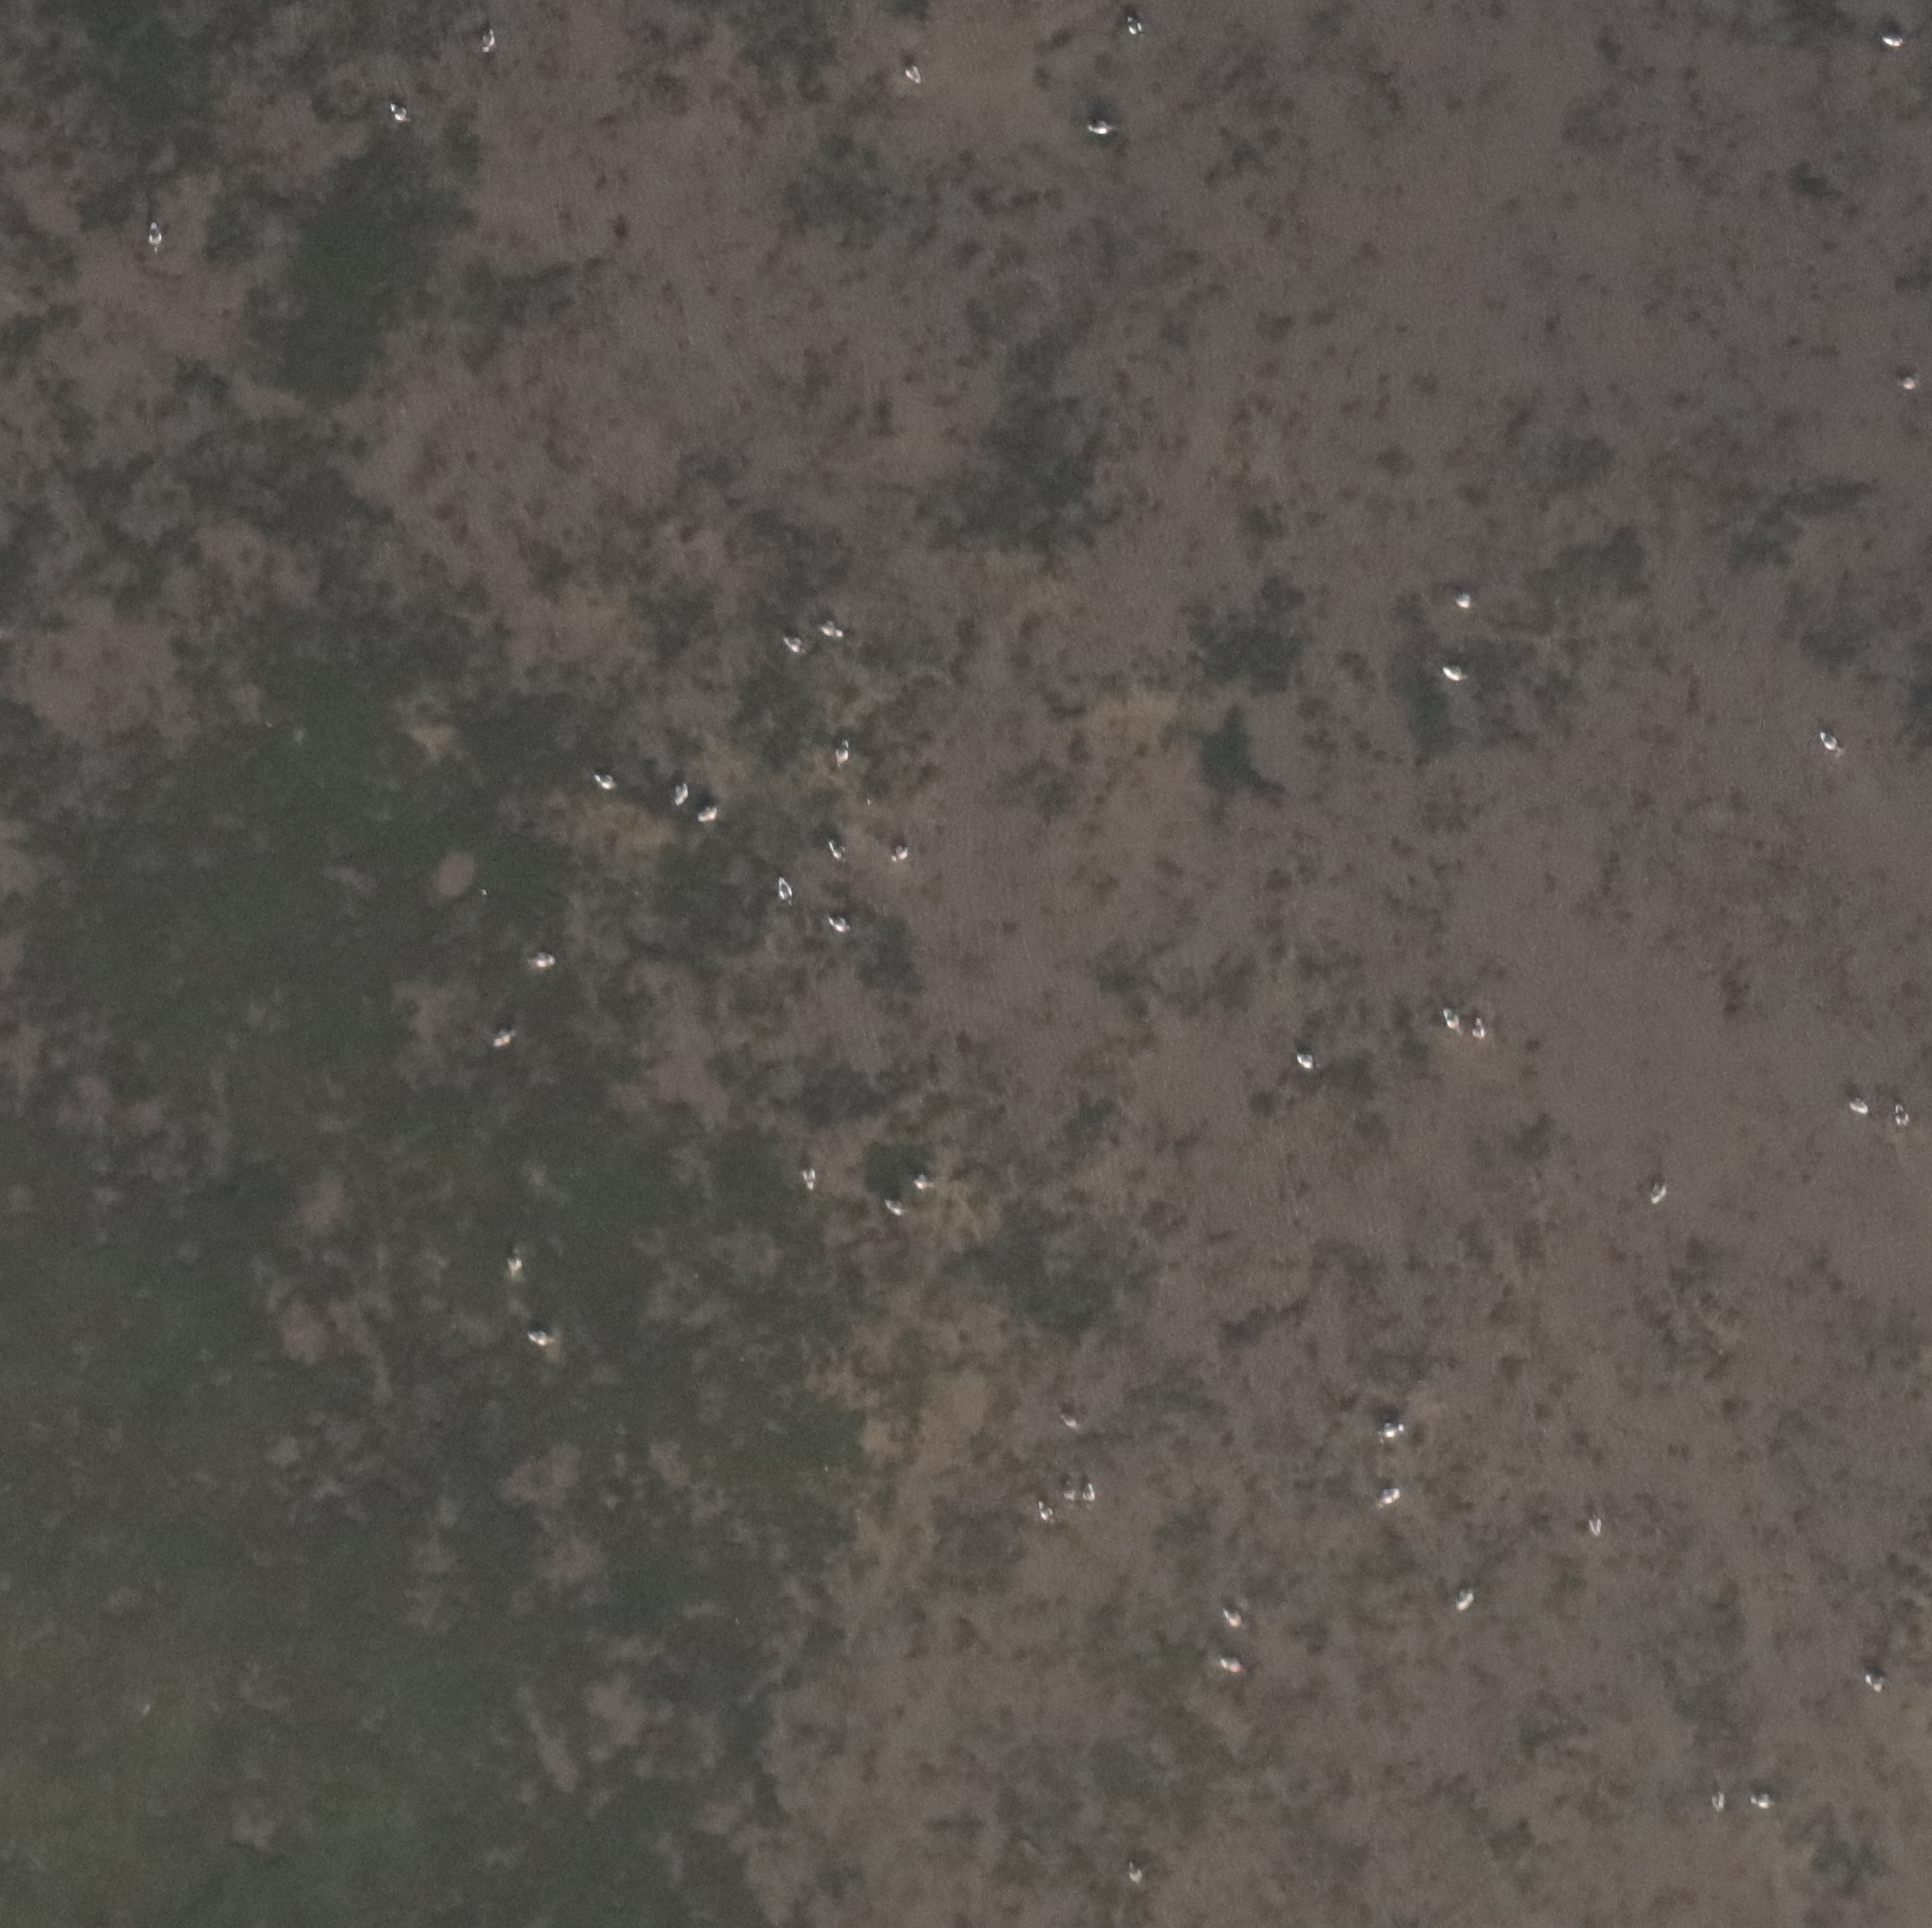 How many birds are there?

48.